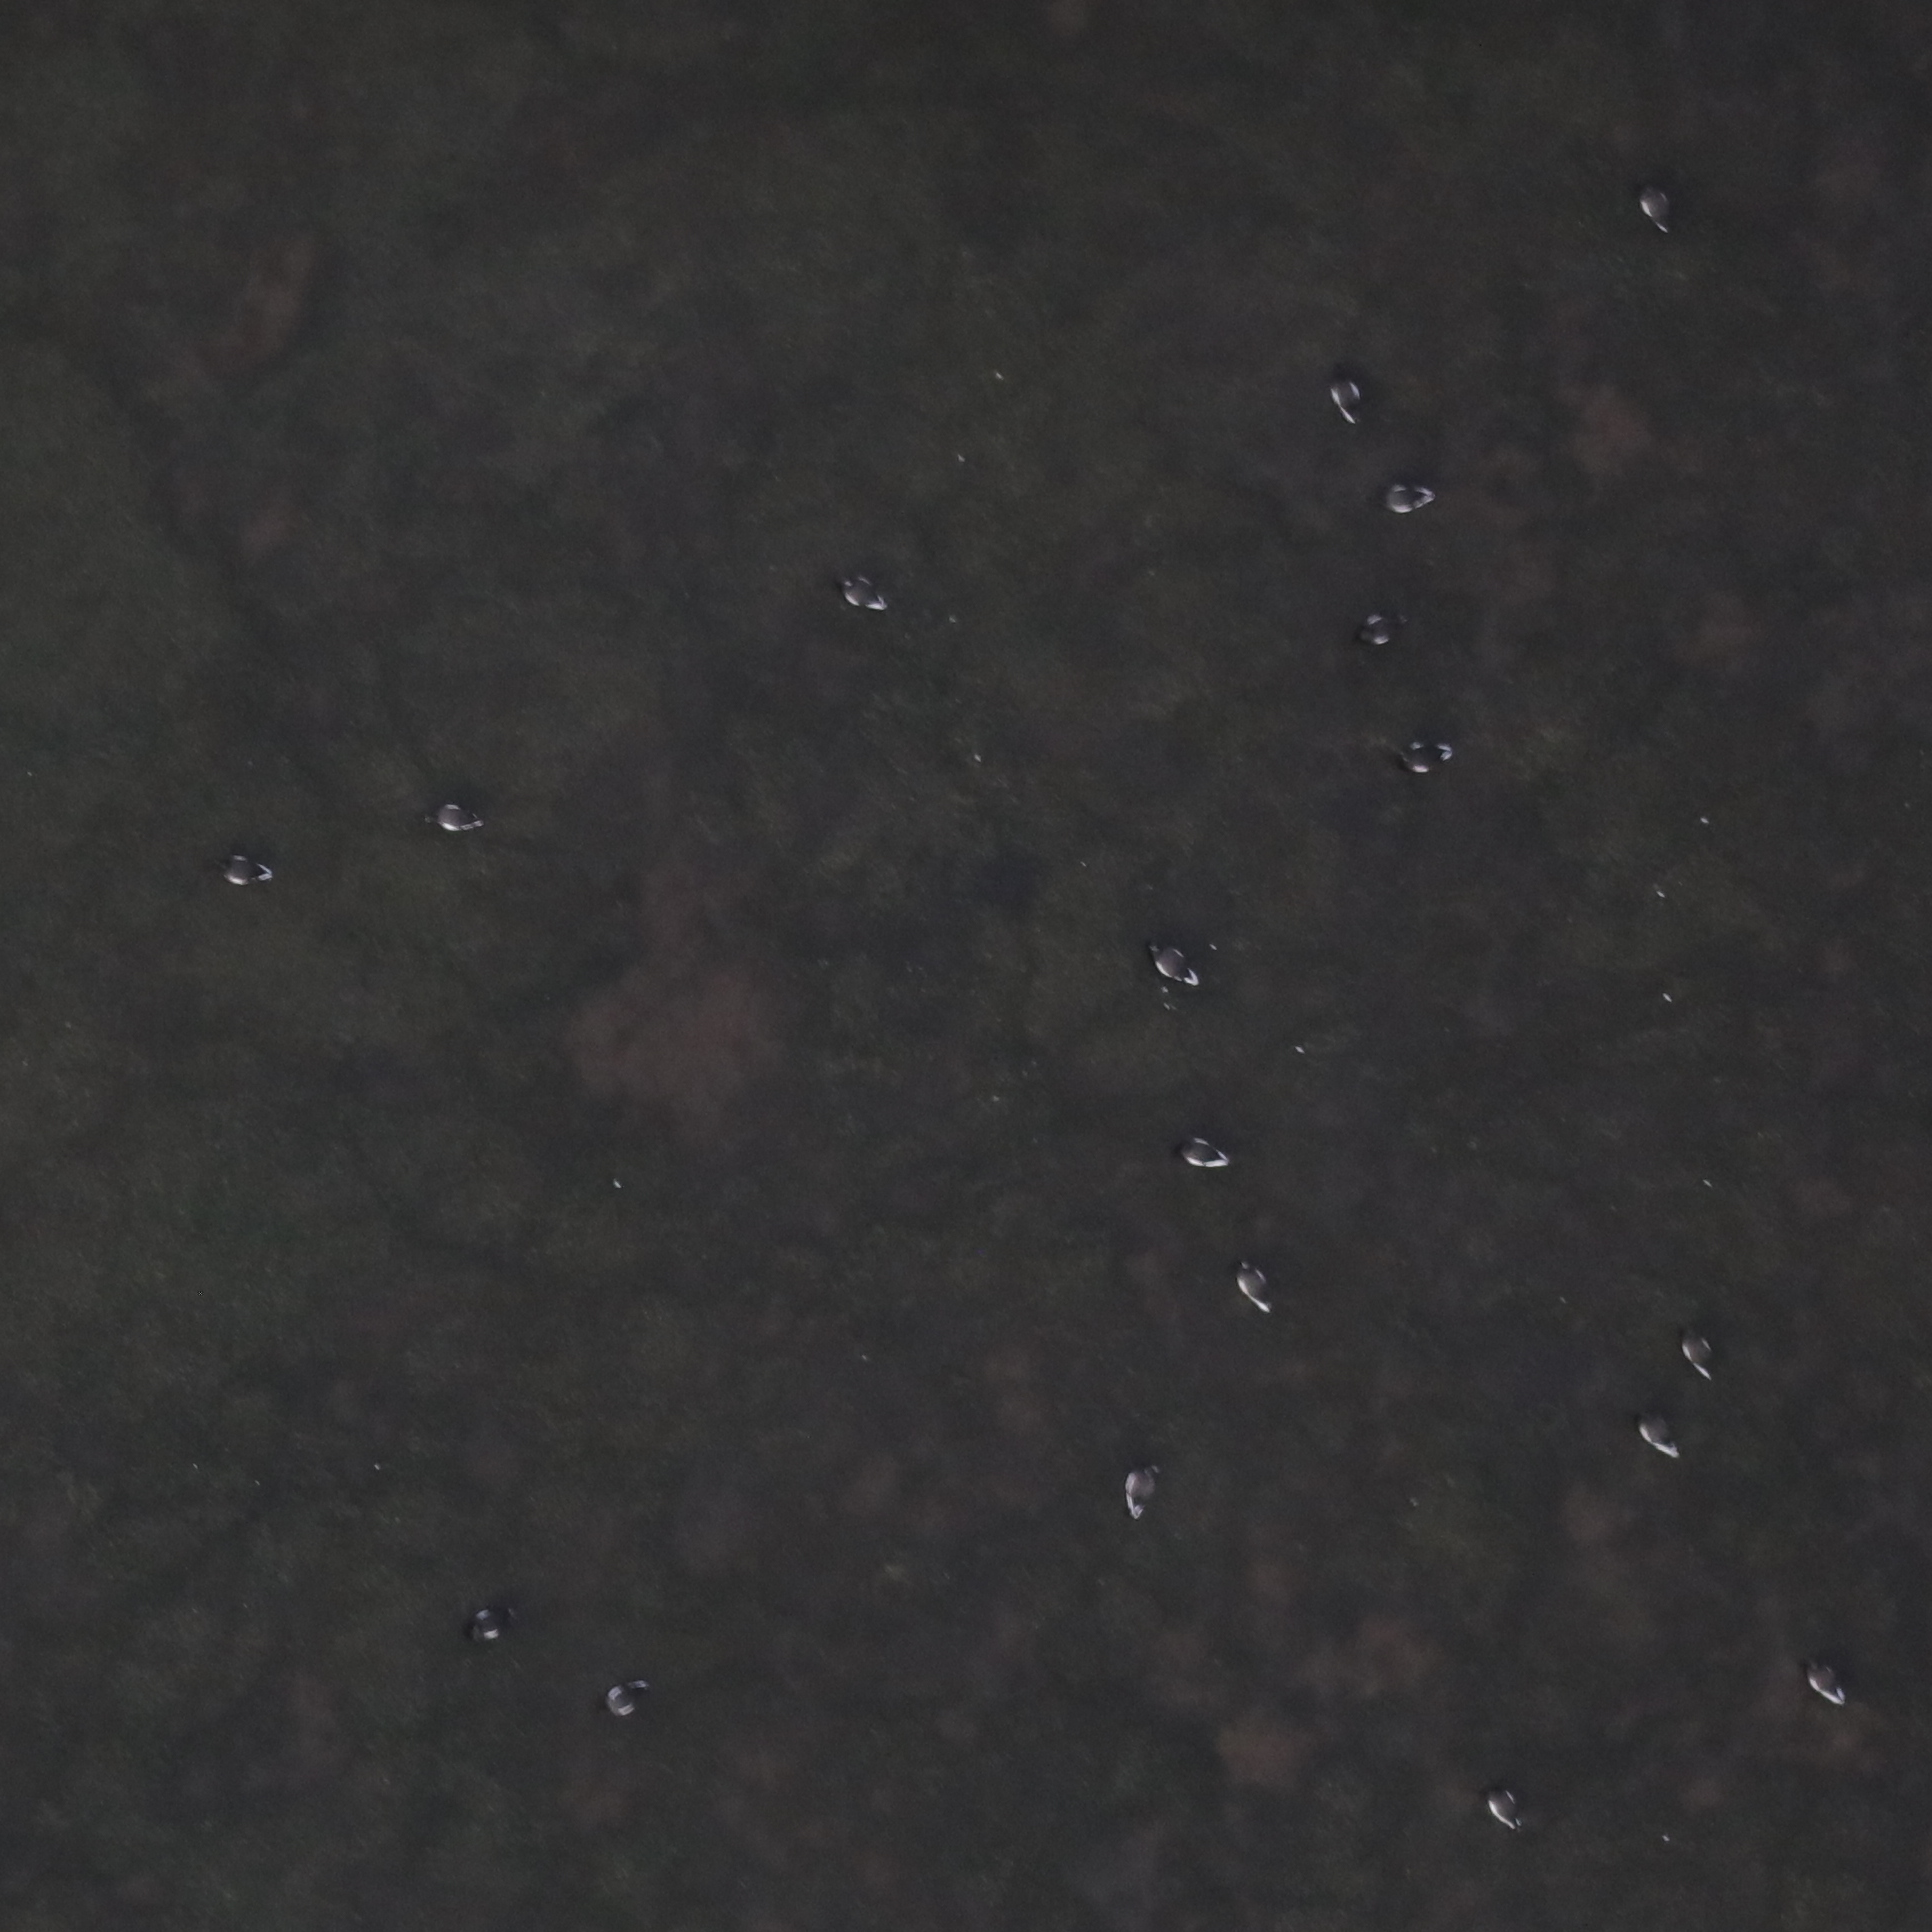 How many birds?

18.